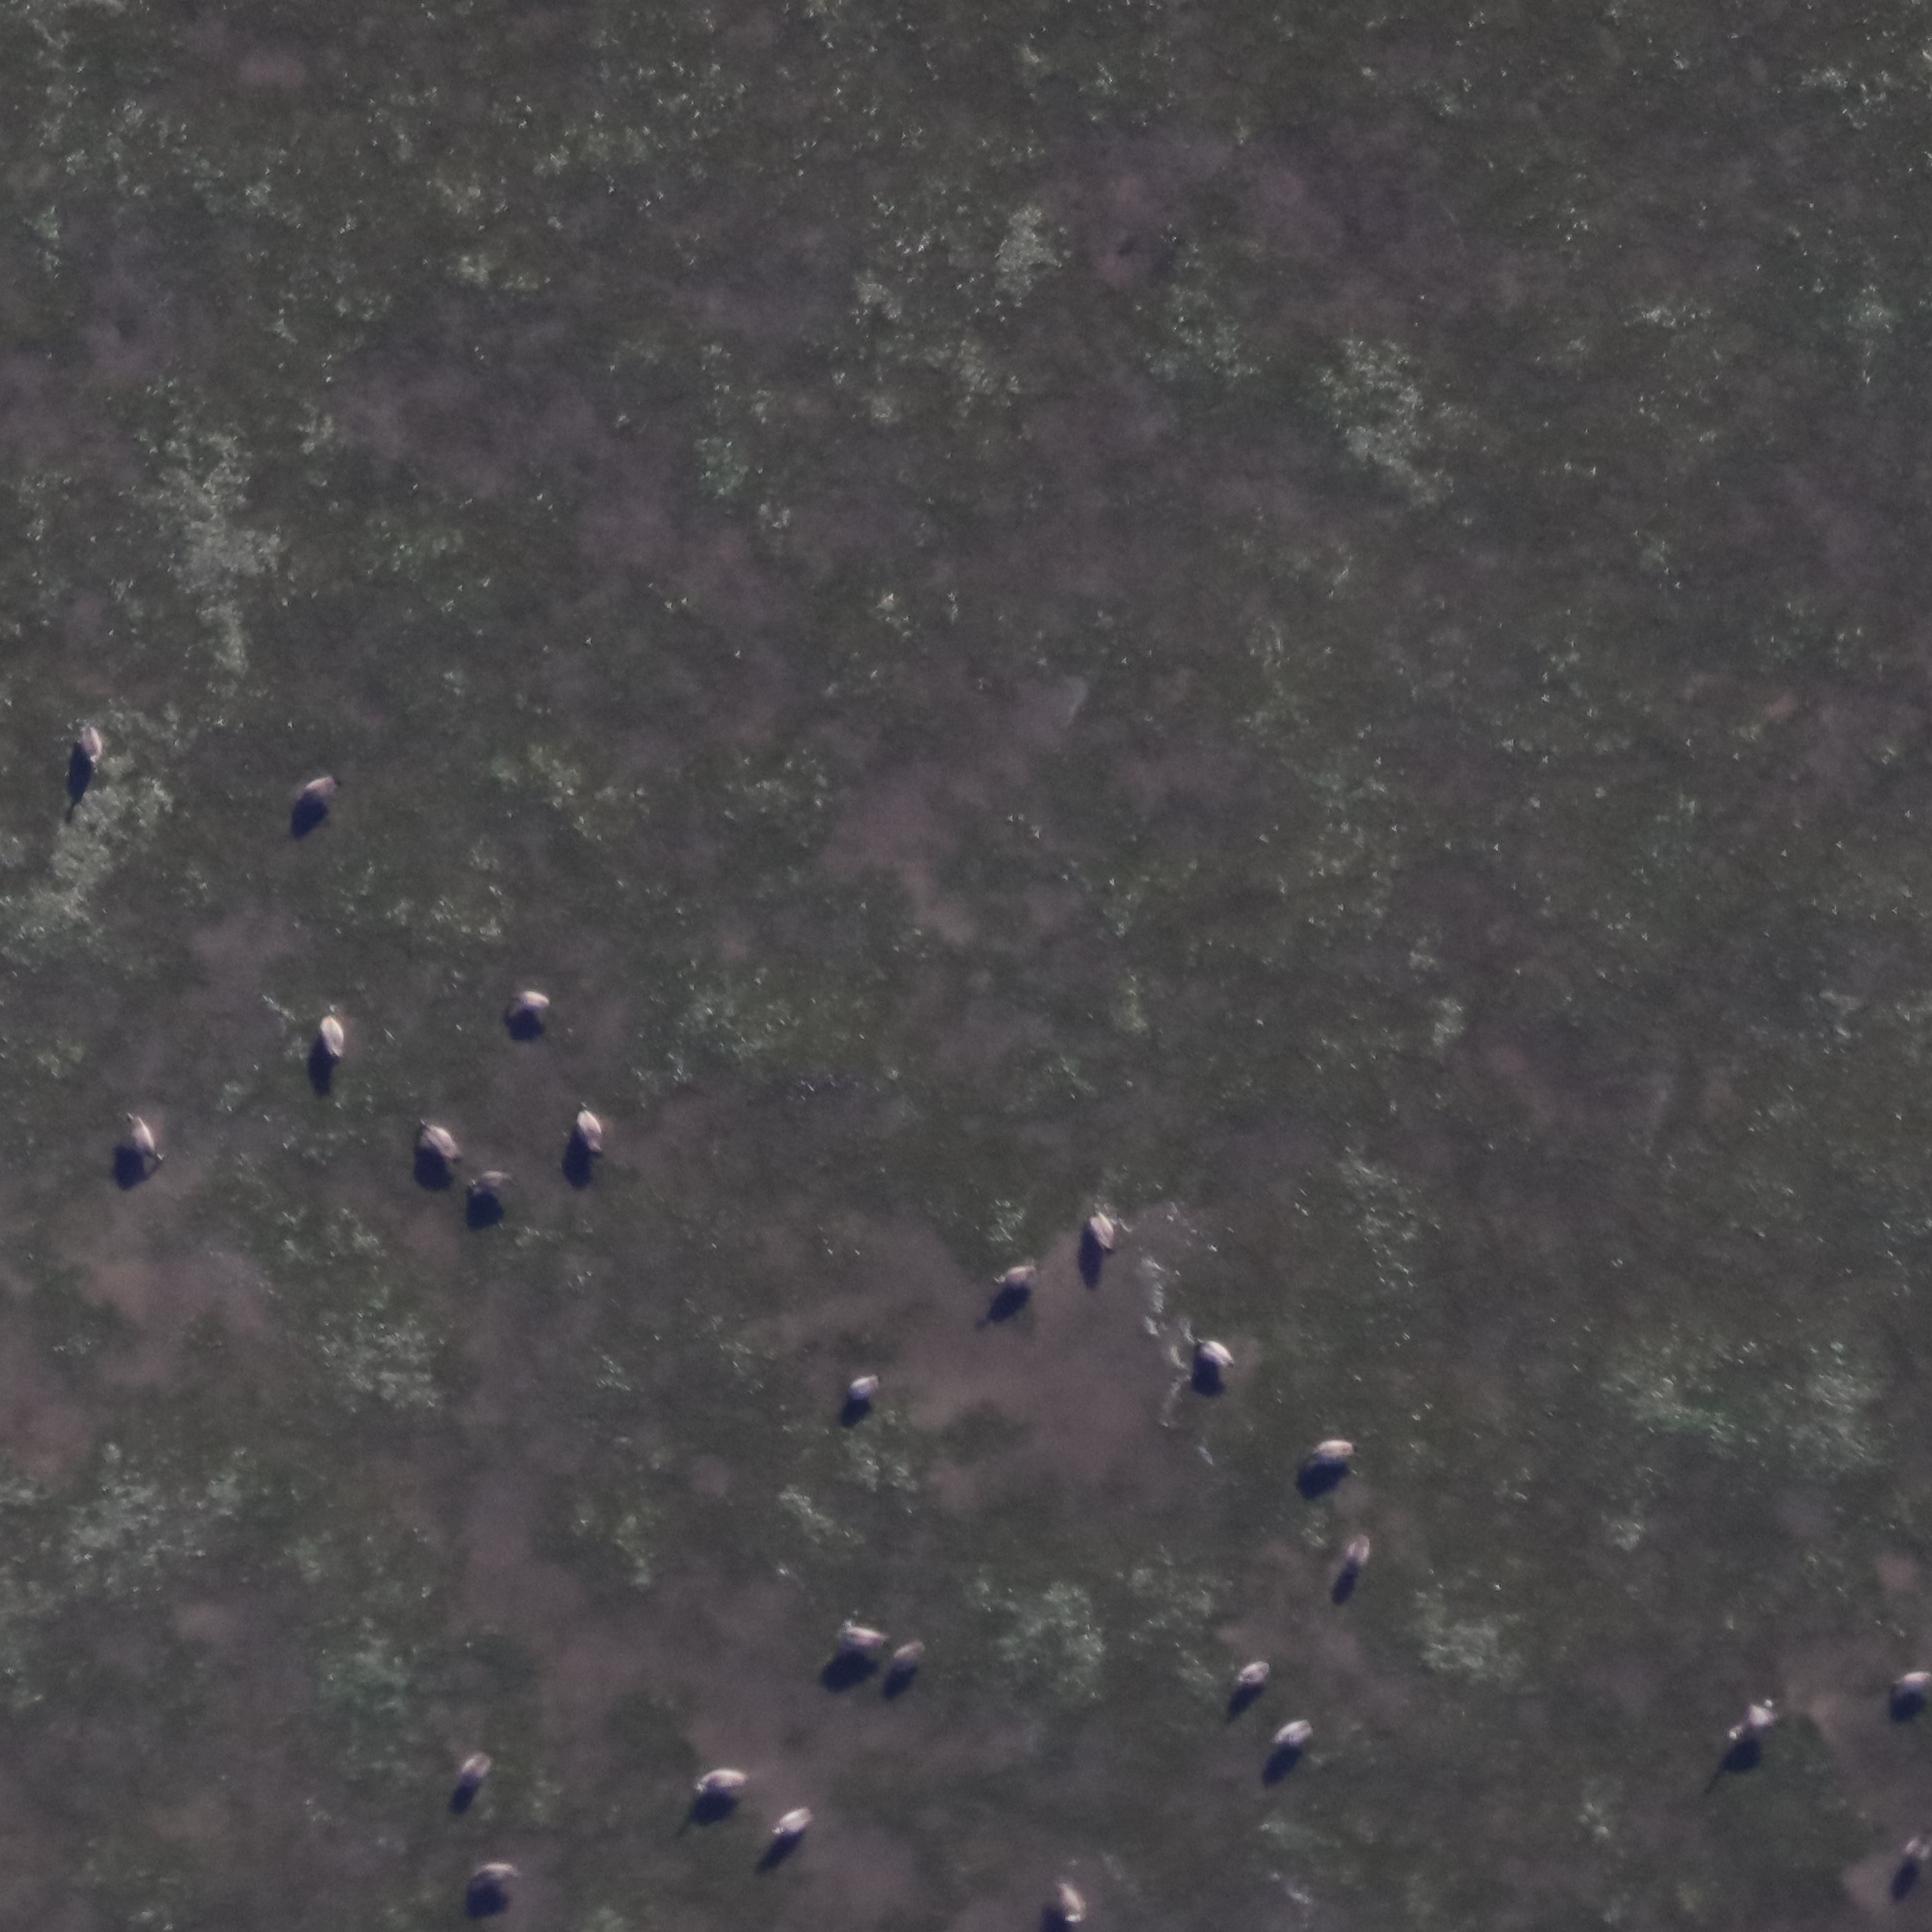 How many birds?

26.